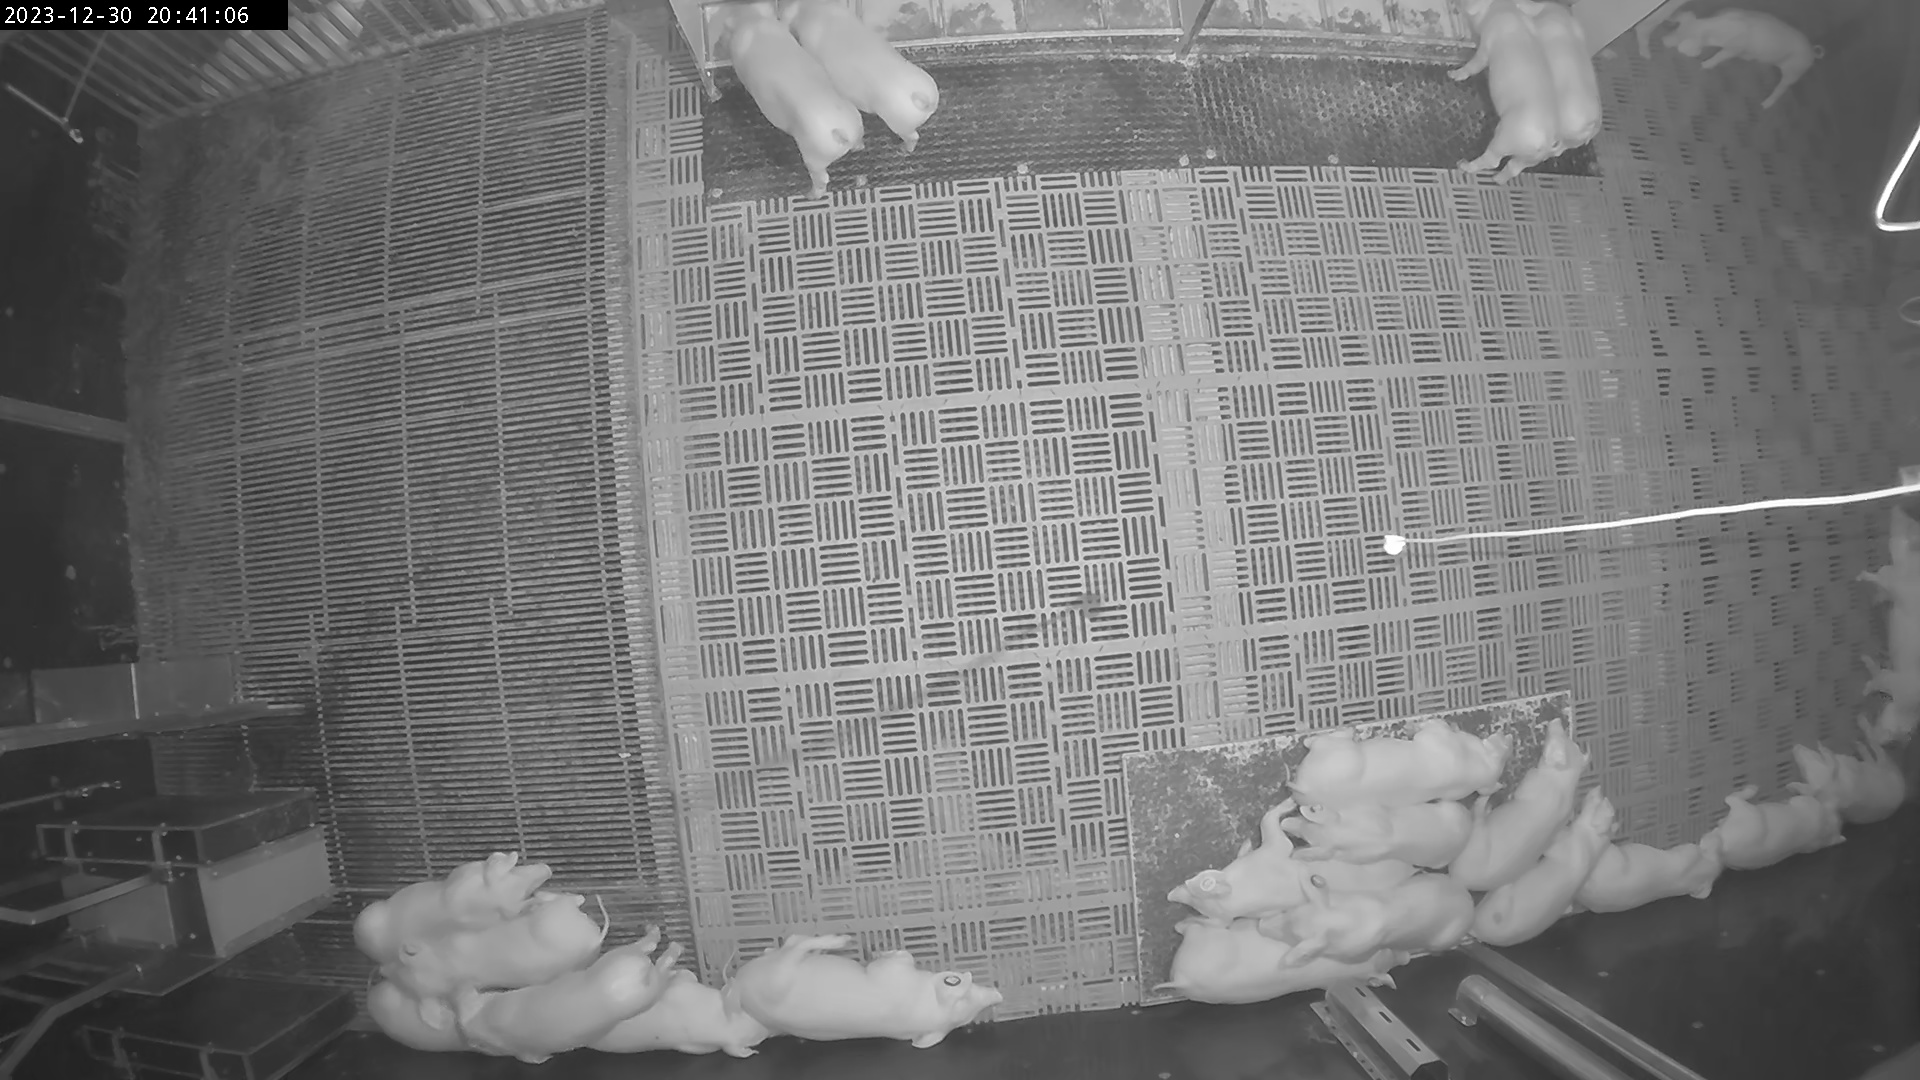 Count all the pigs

25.